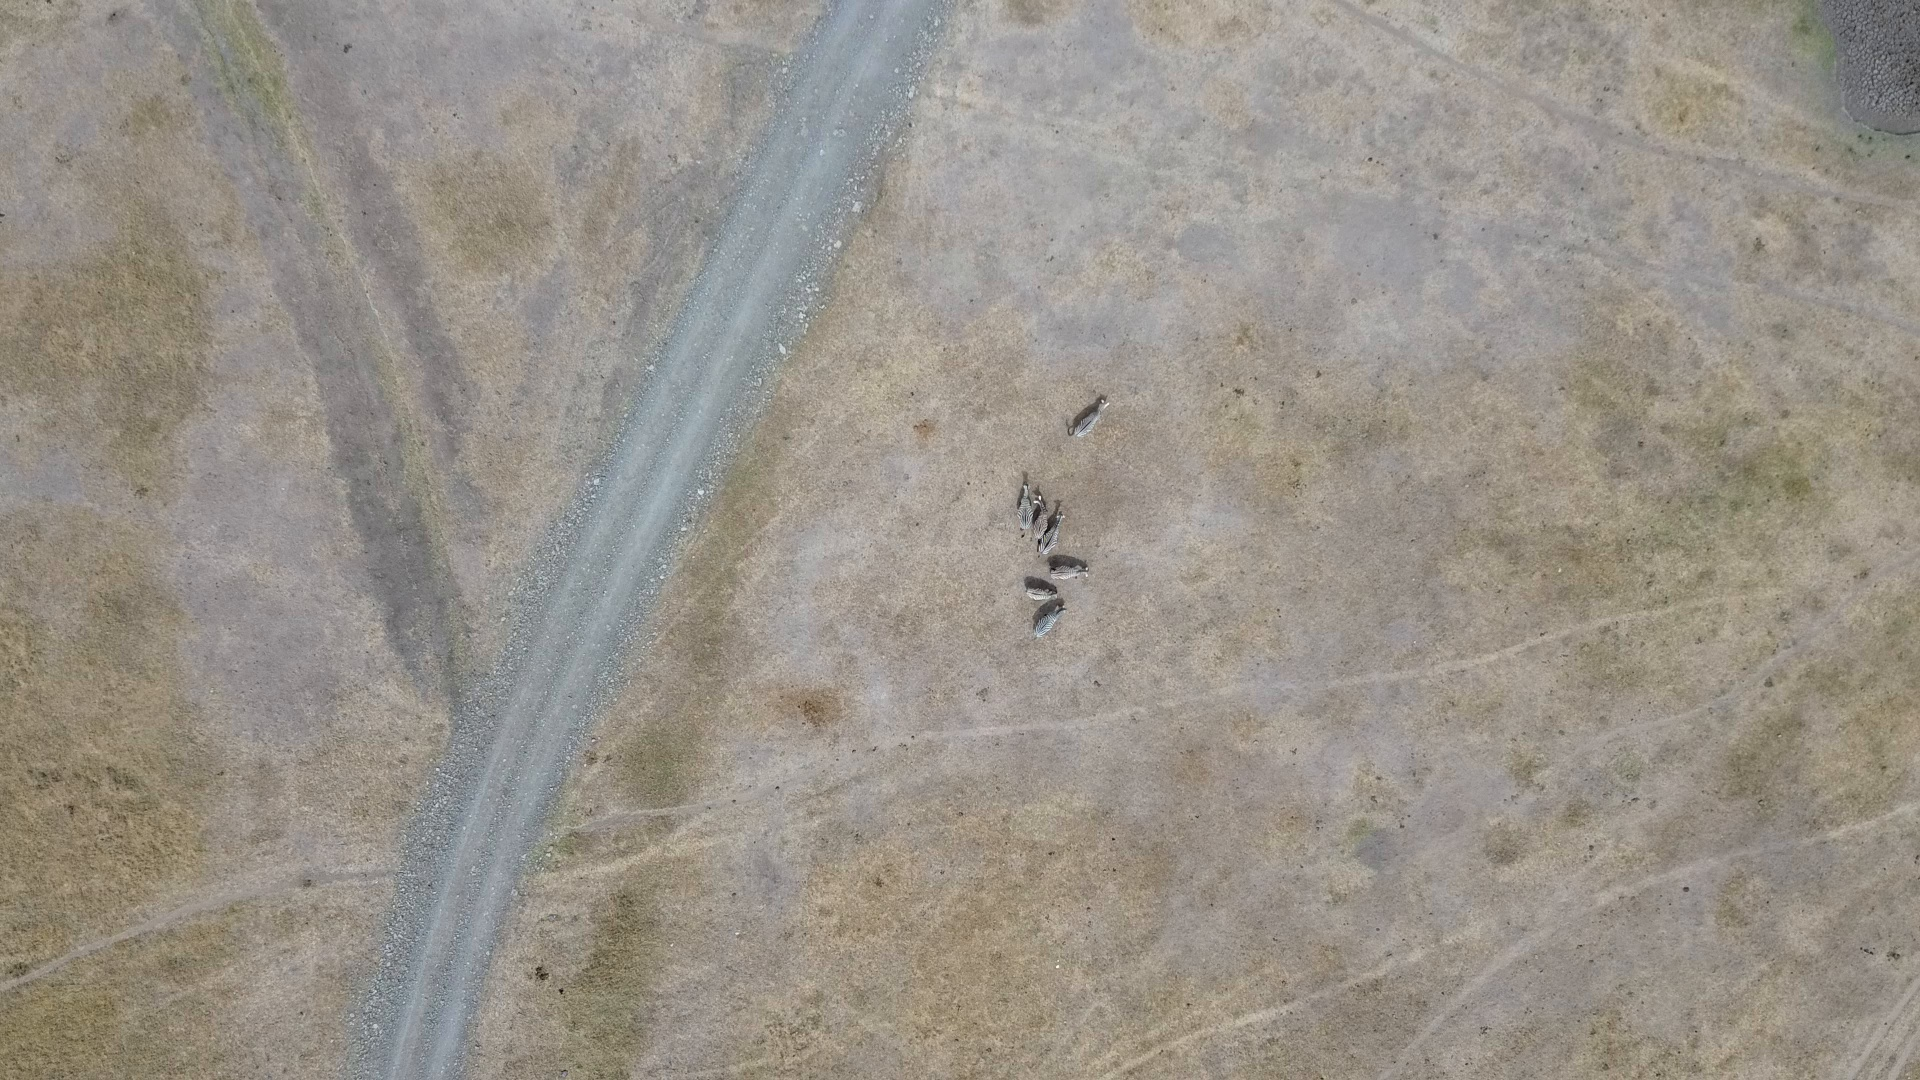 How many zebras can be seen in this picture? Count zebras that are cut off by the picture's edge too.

7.